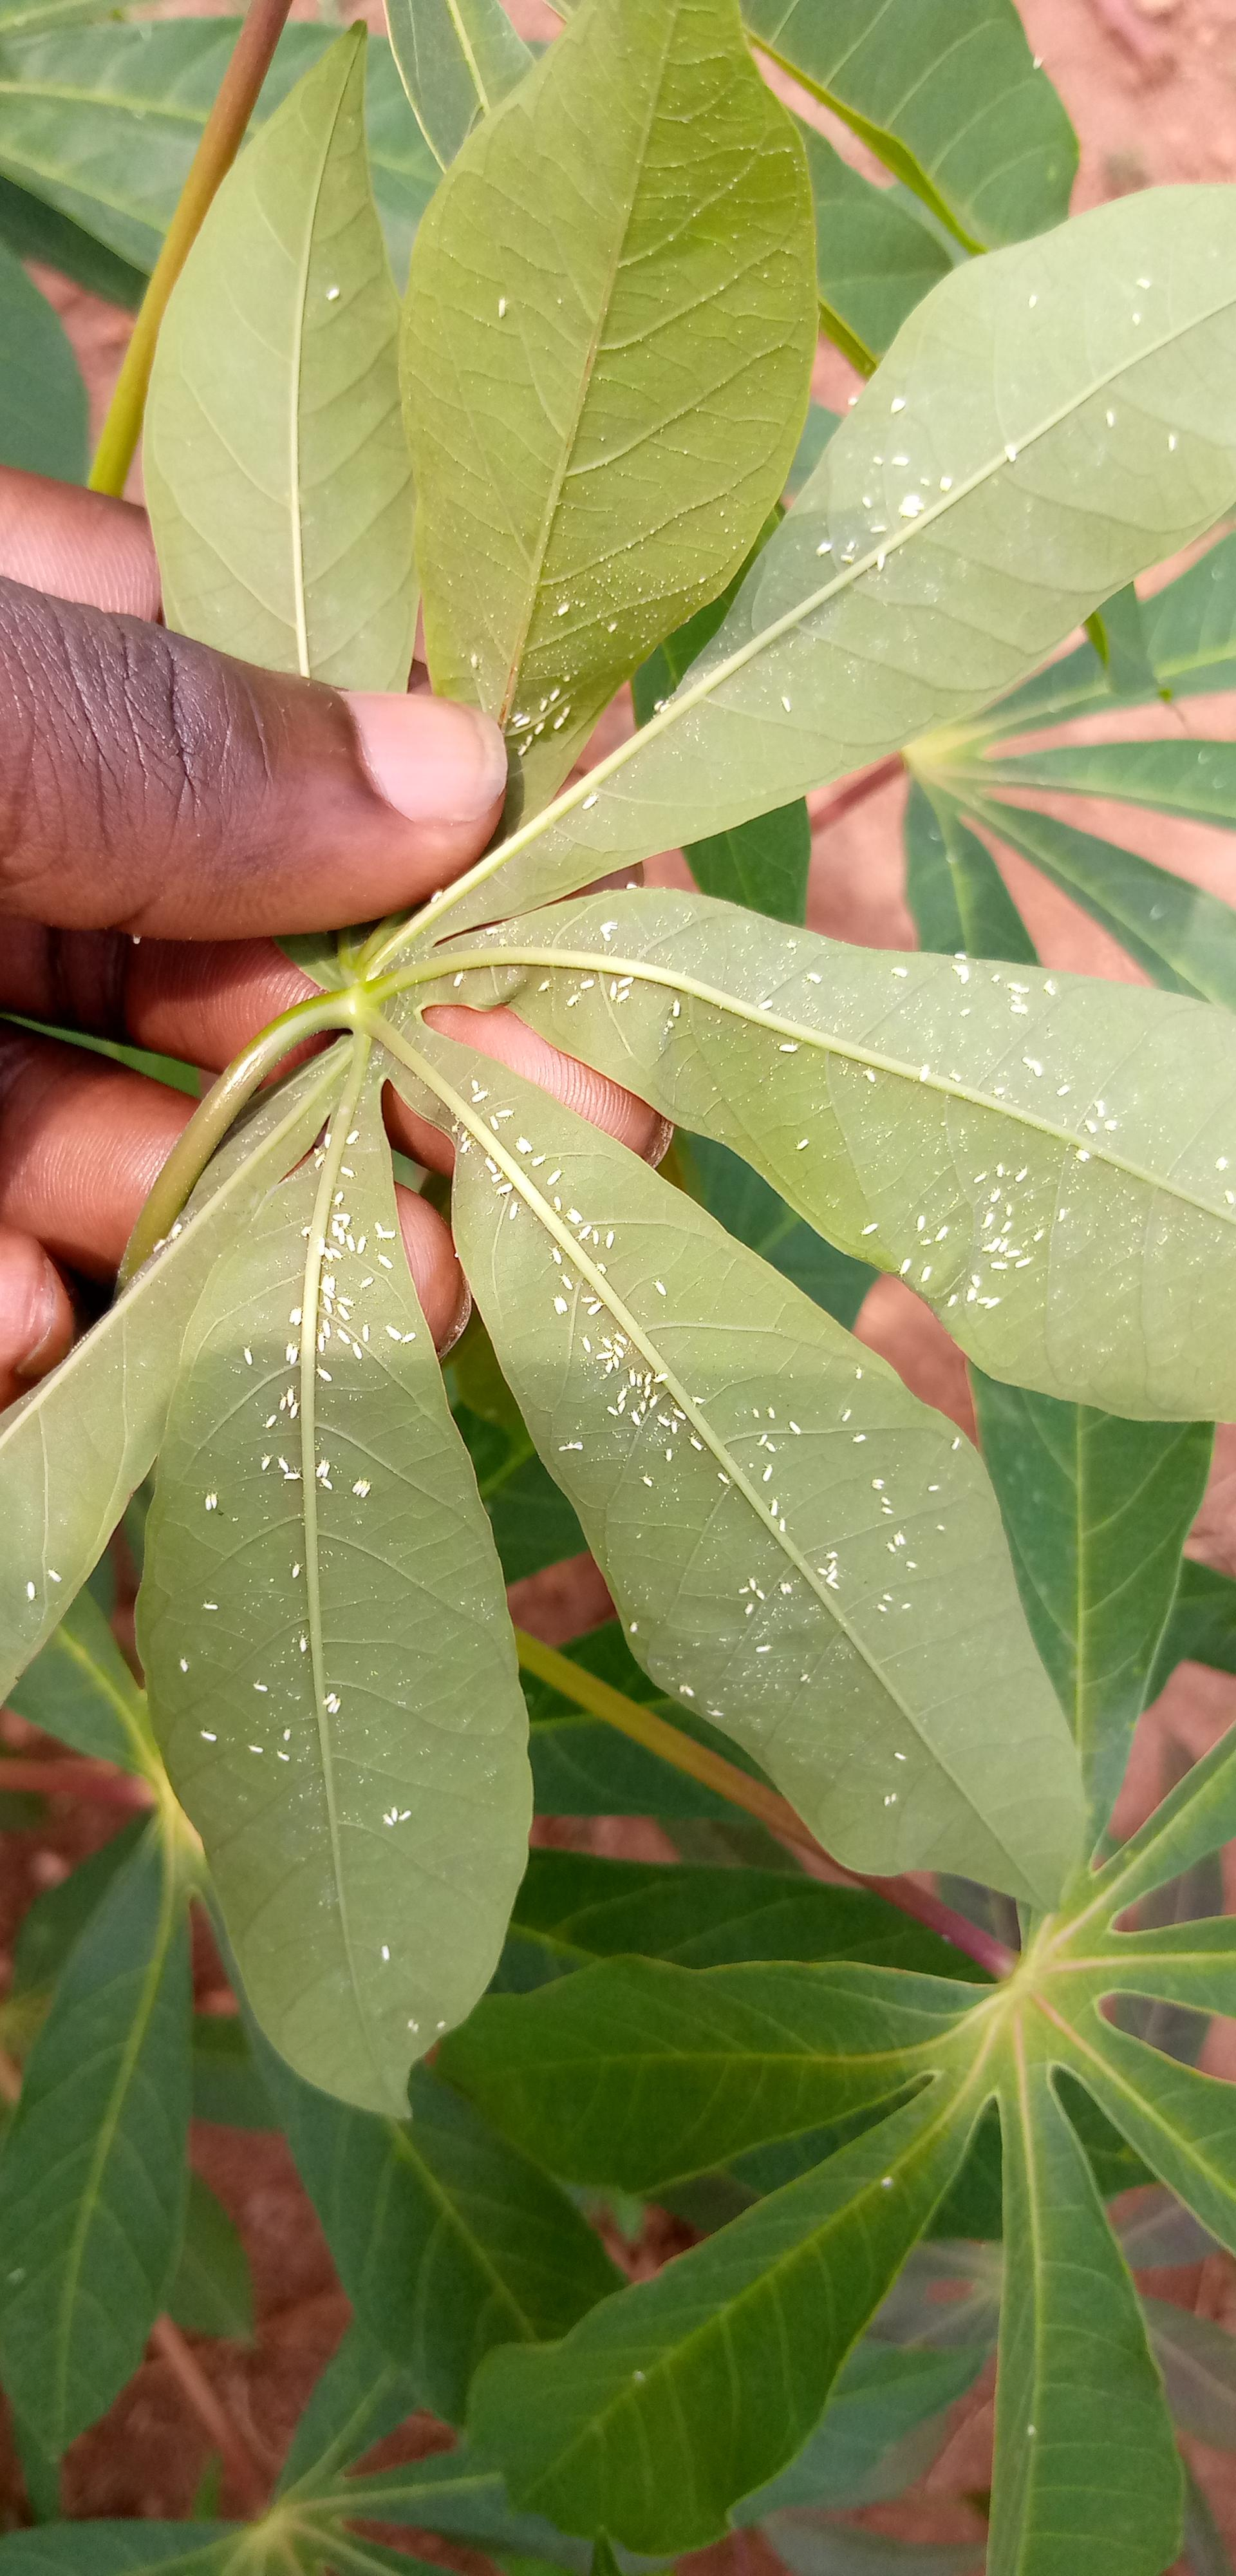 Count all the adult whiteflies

231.